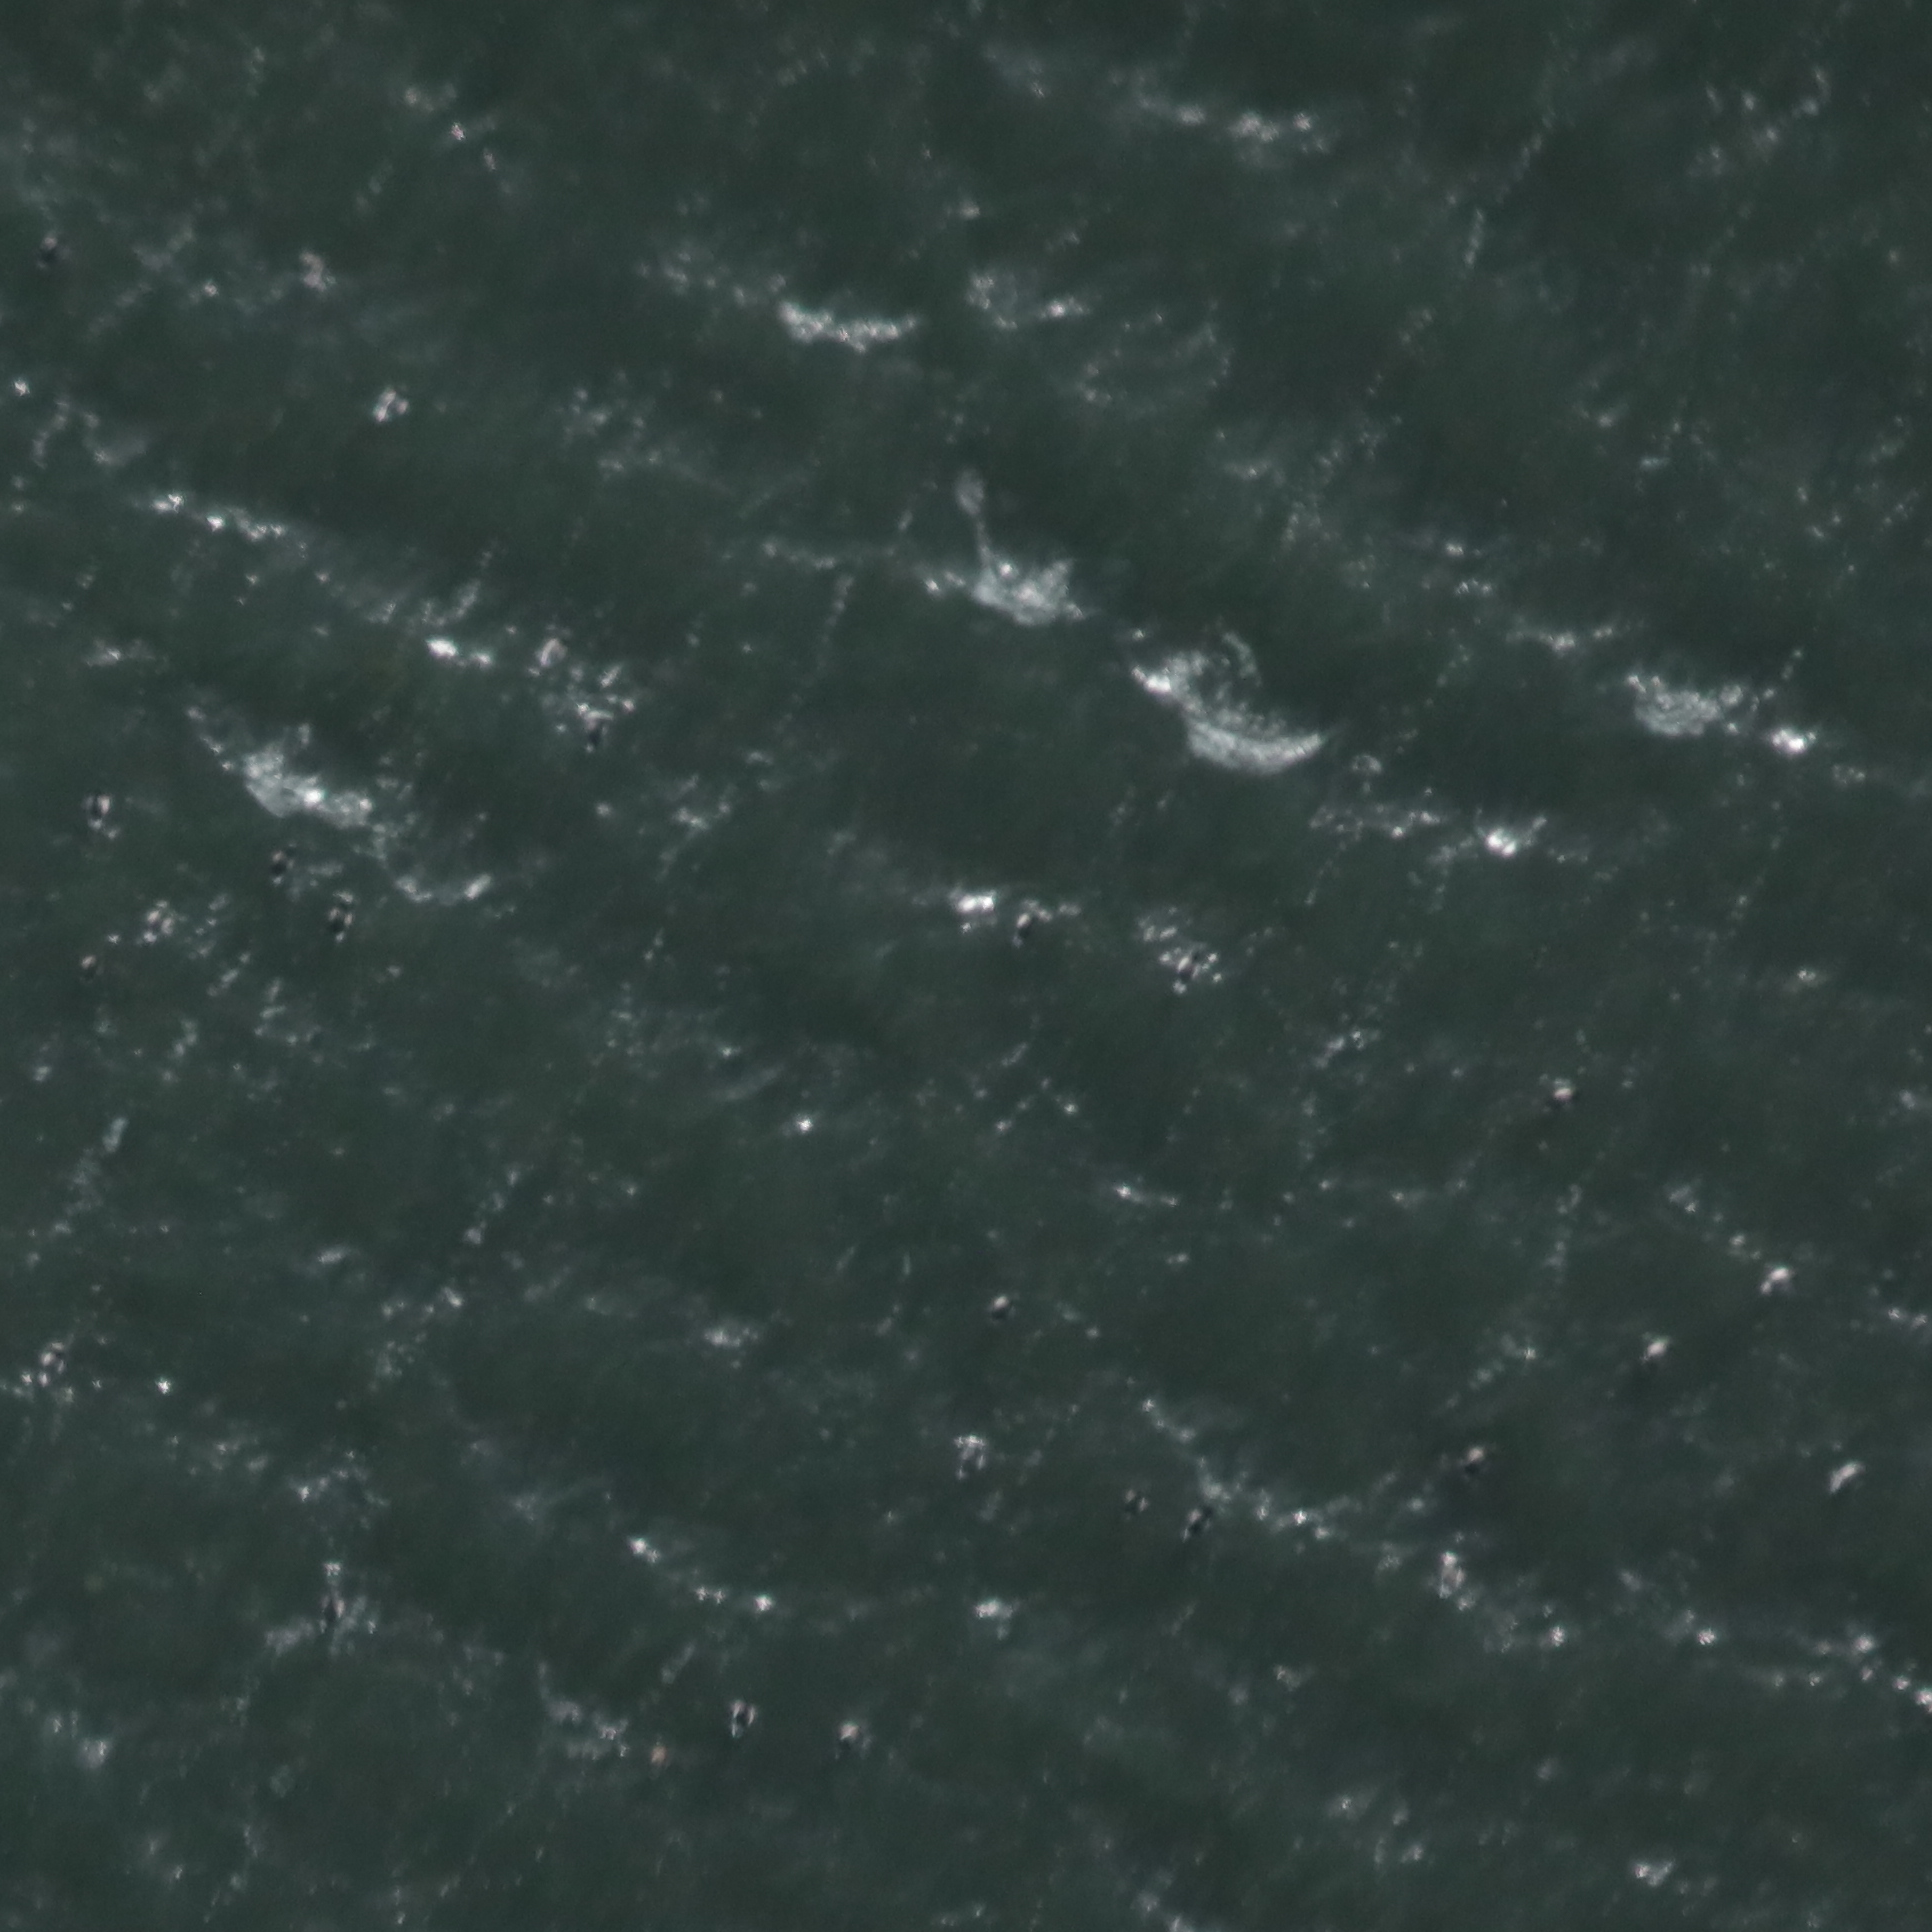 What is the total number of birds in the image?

25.